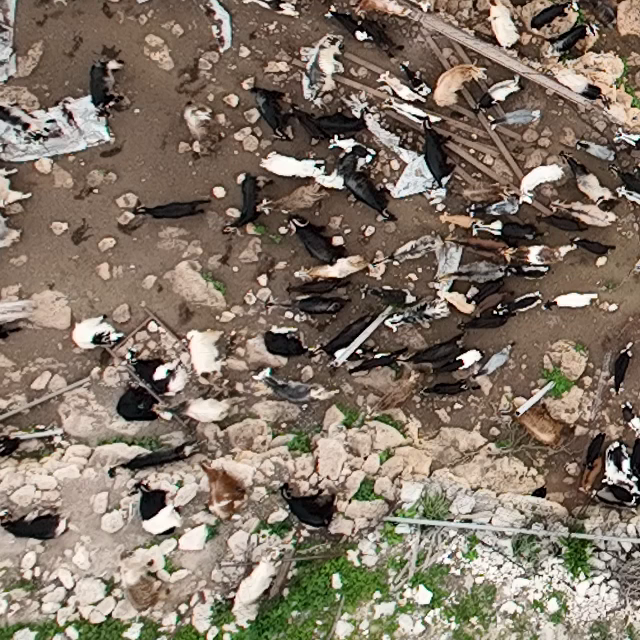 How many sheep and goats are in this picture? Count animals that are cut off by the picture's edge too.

96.